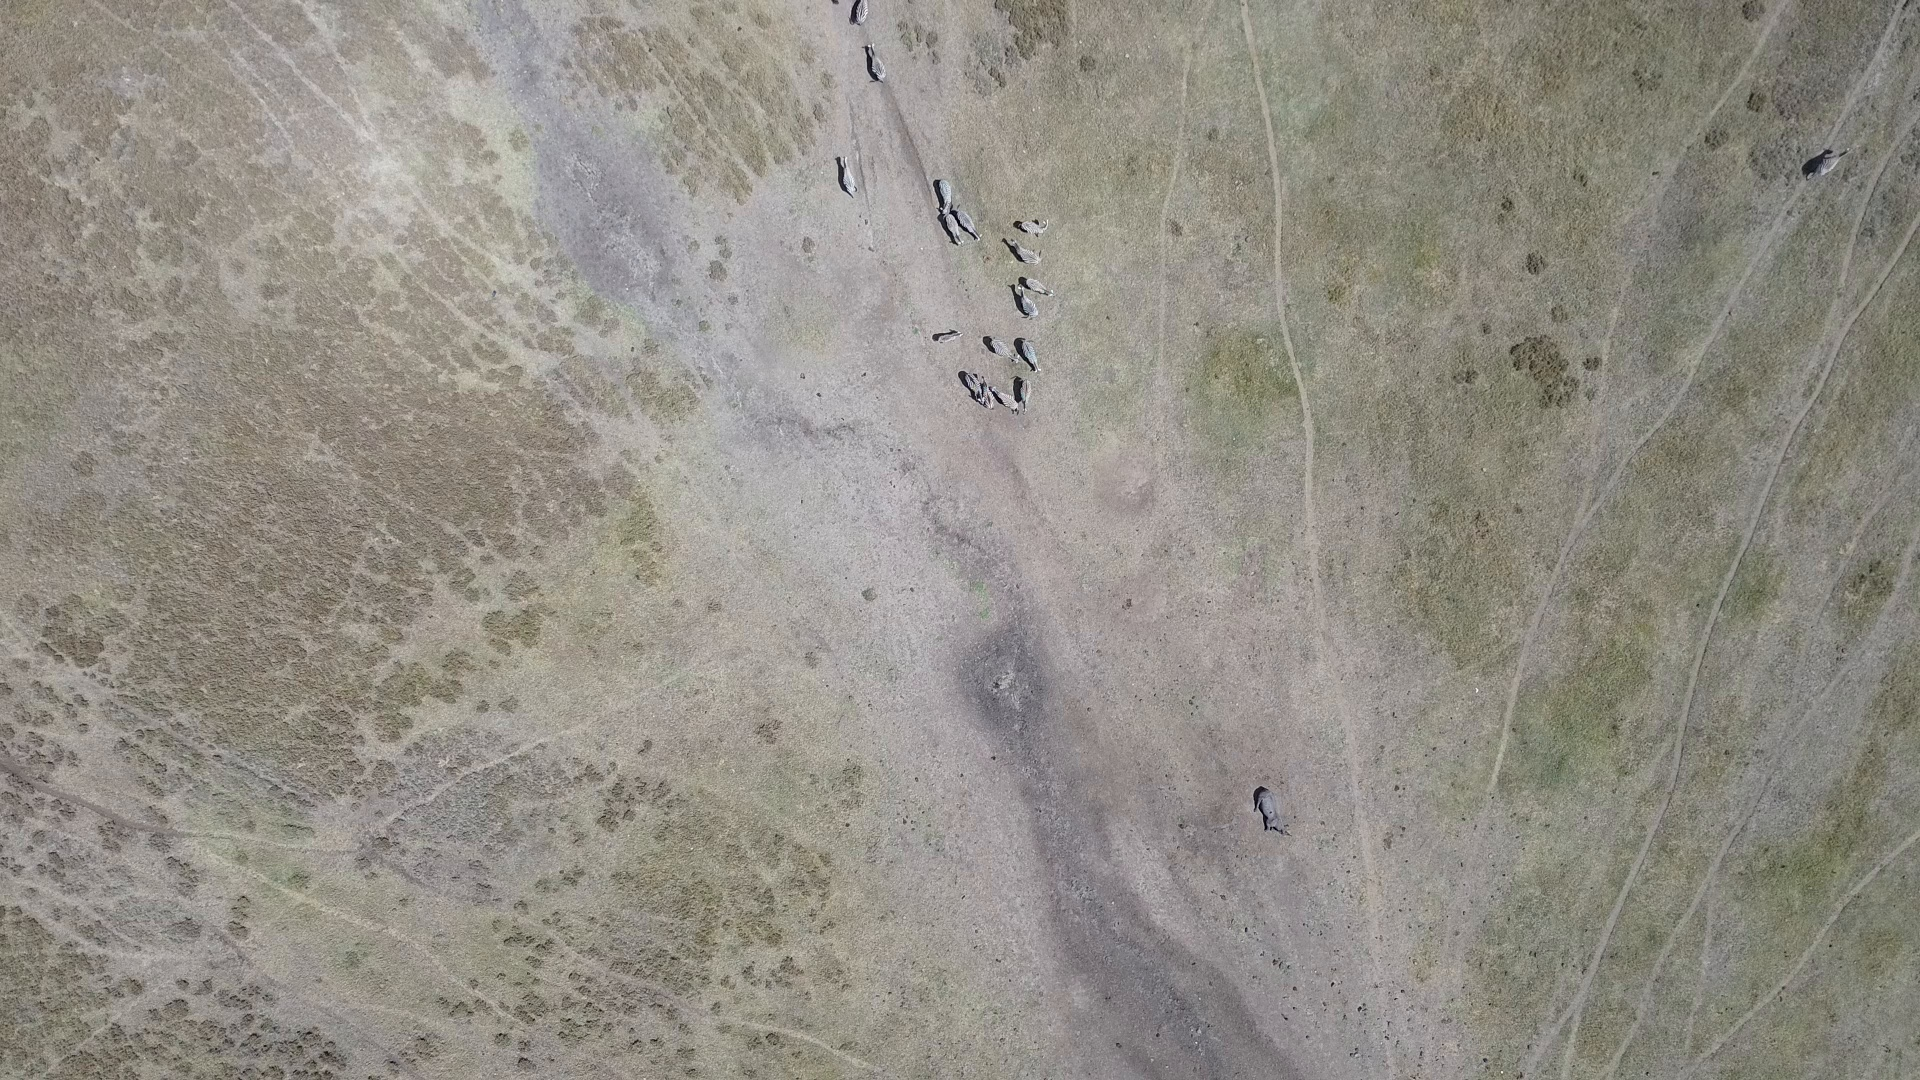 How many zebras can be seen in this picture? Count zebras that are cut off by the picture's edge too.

17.